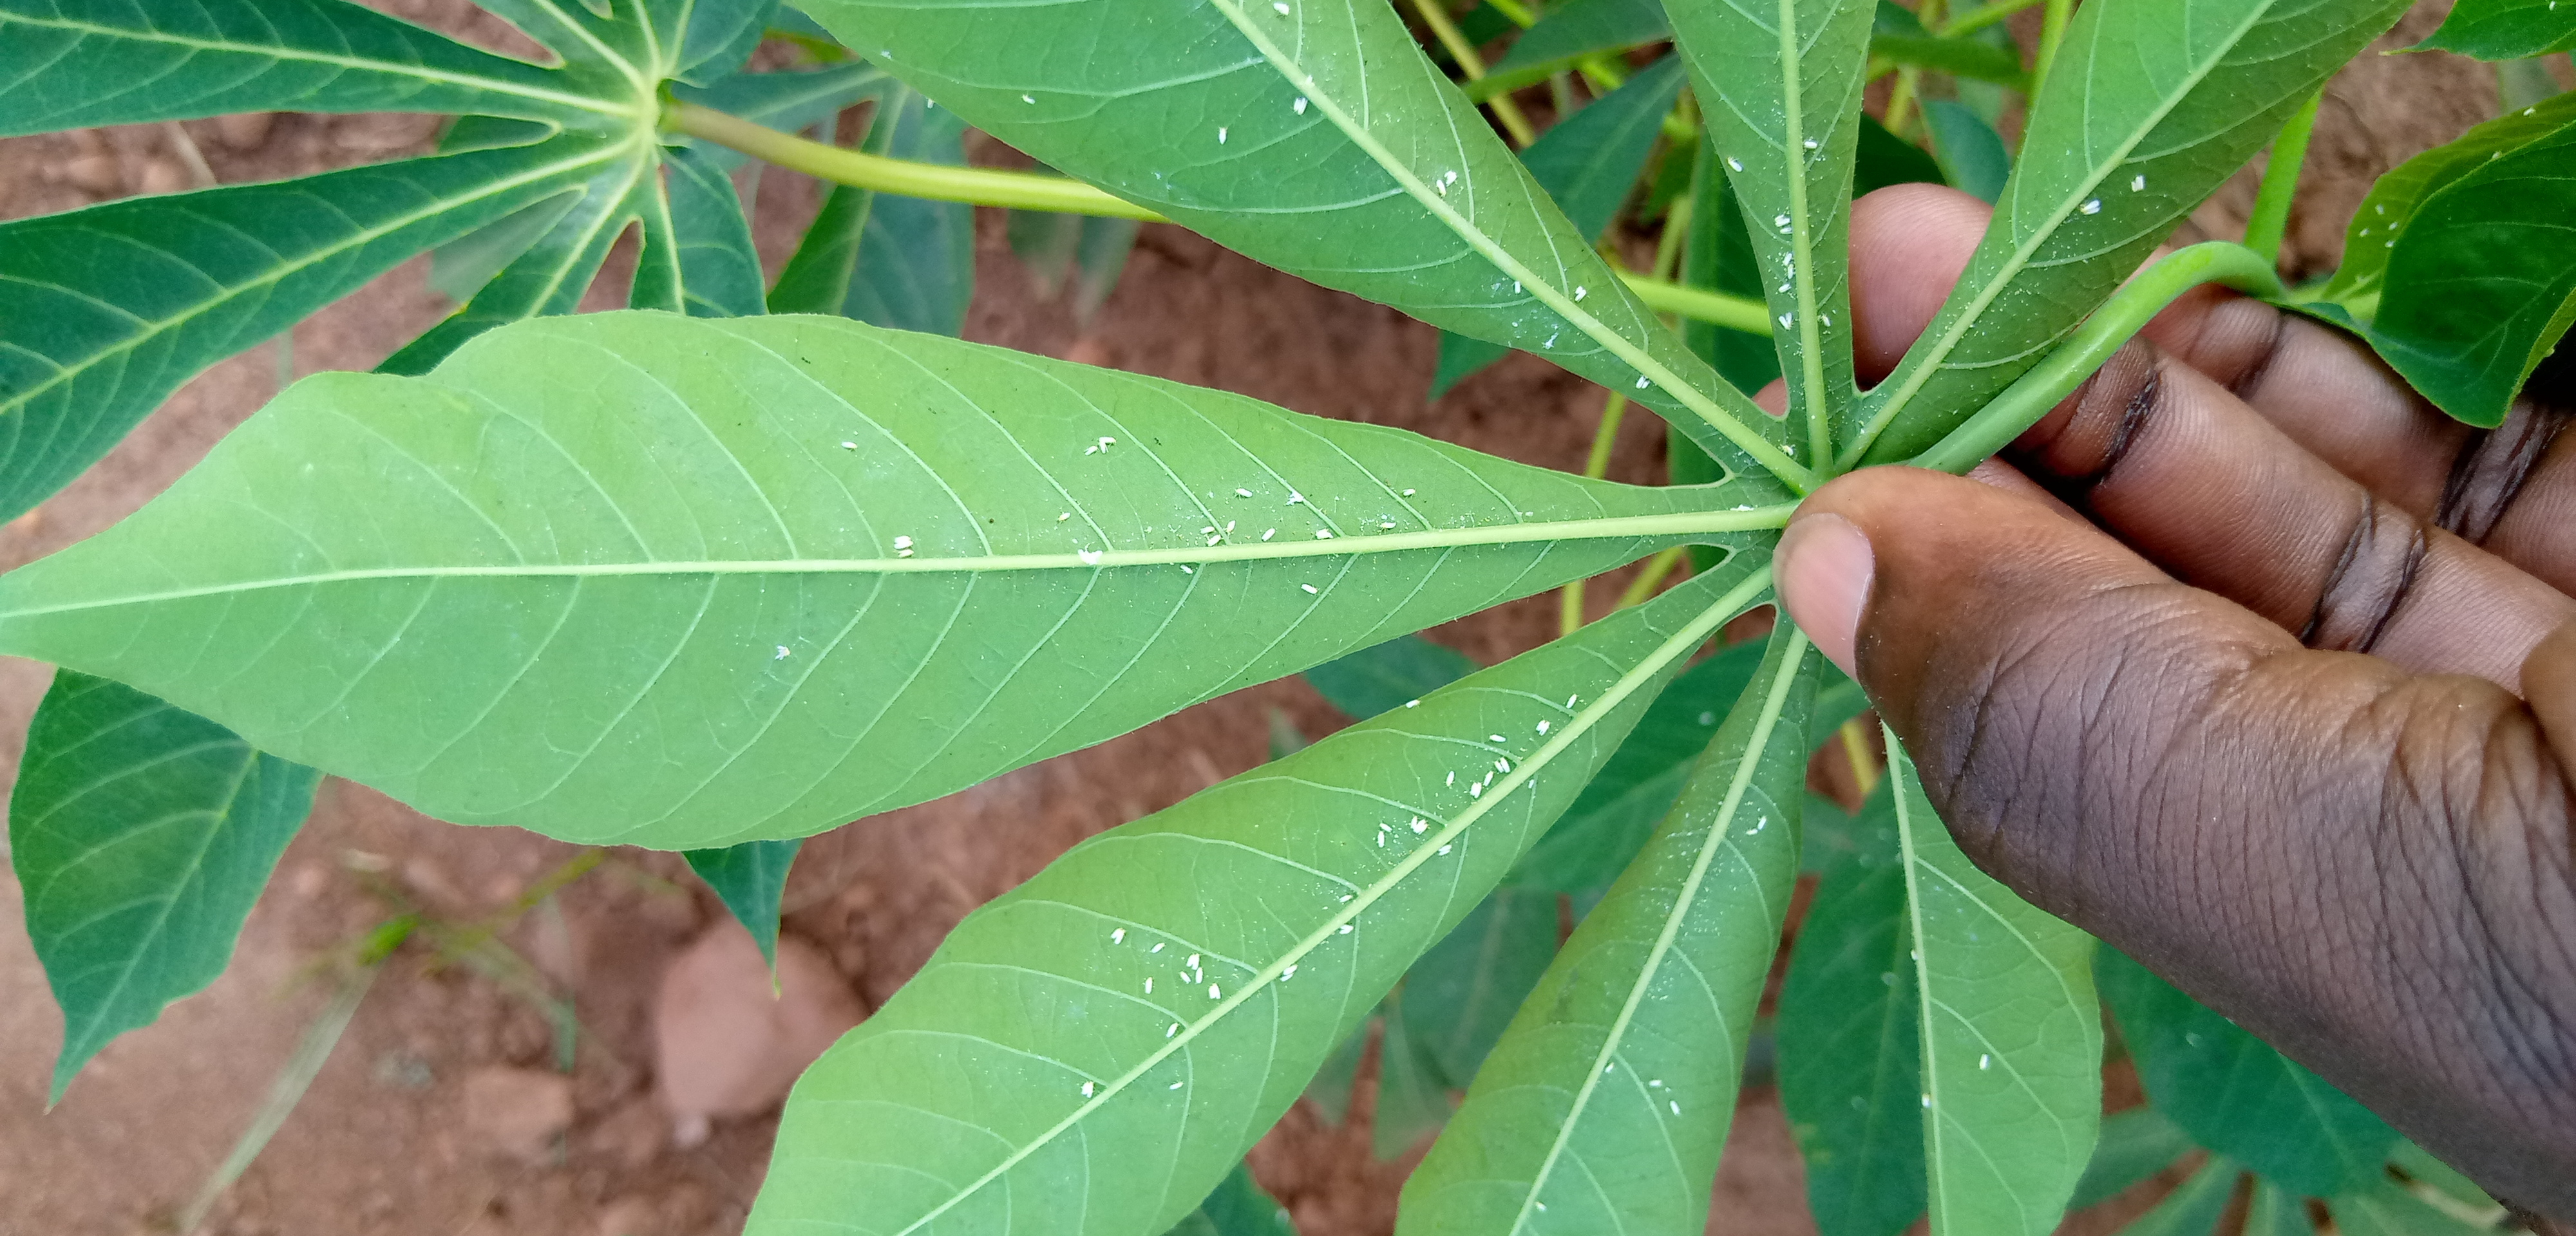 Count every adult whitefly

96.